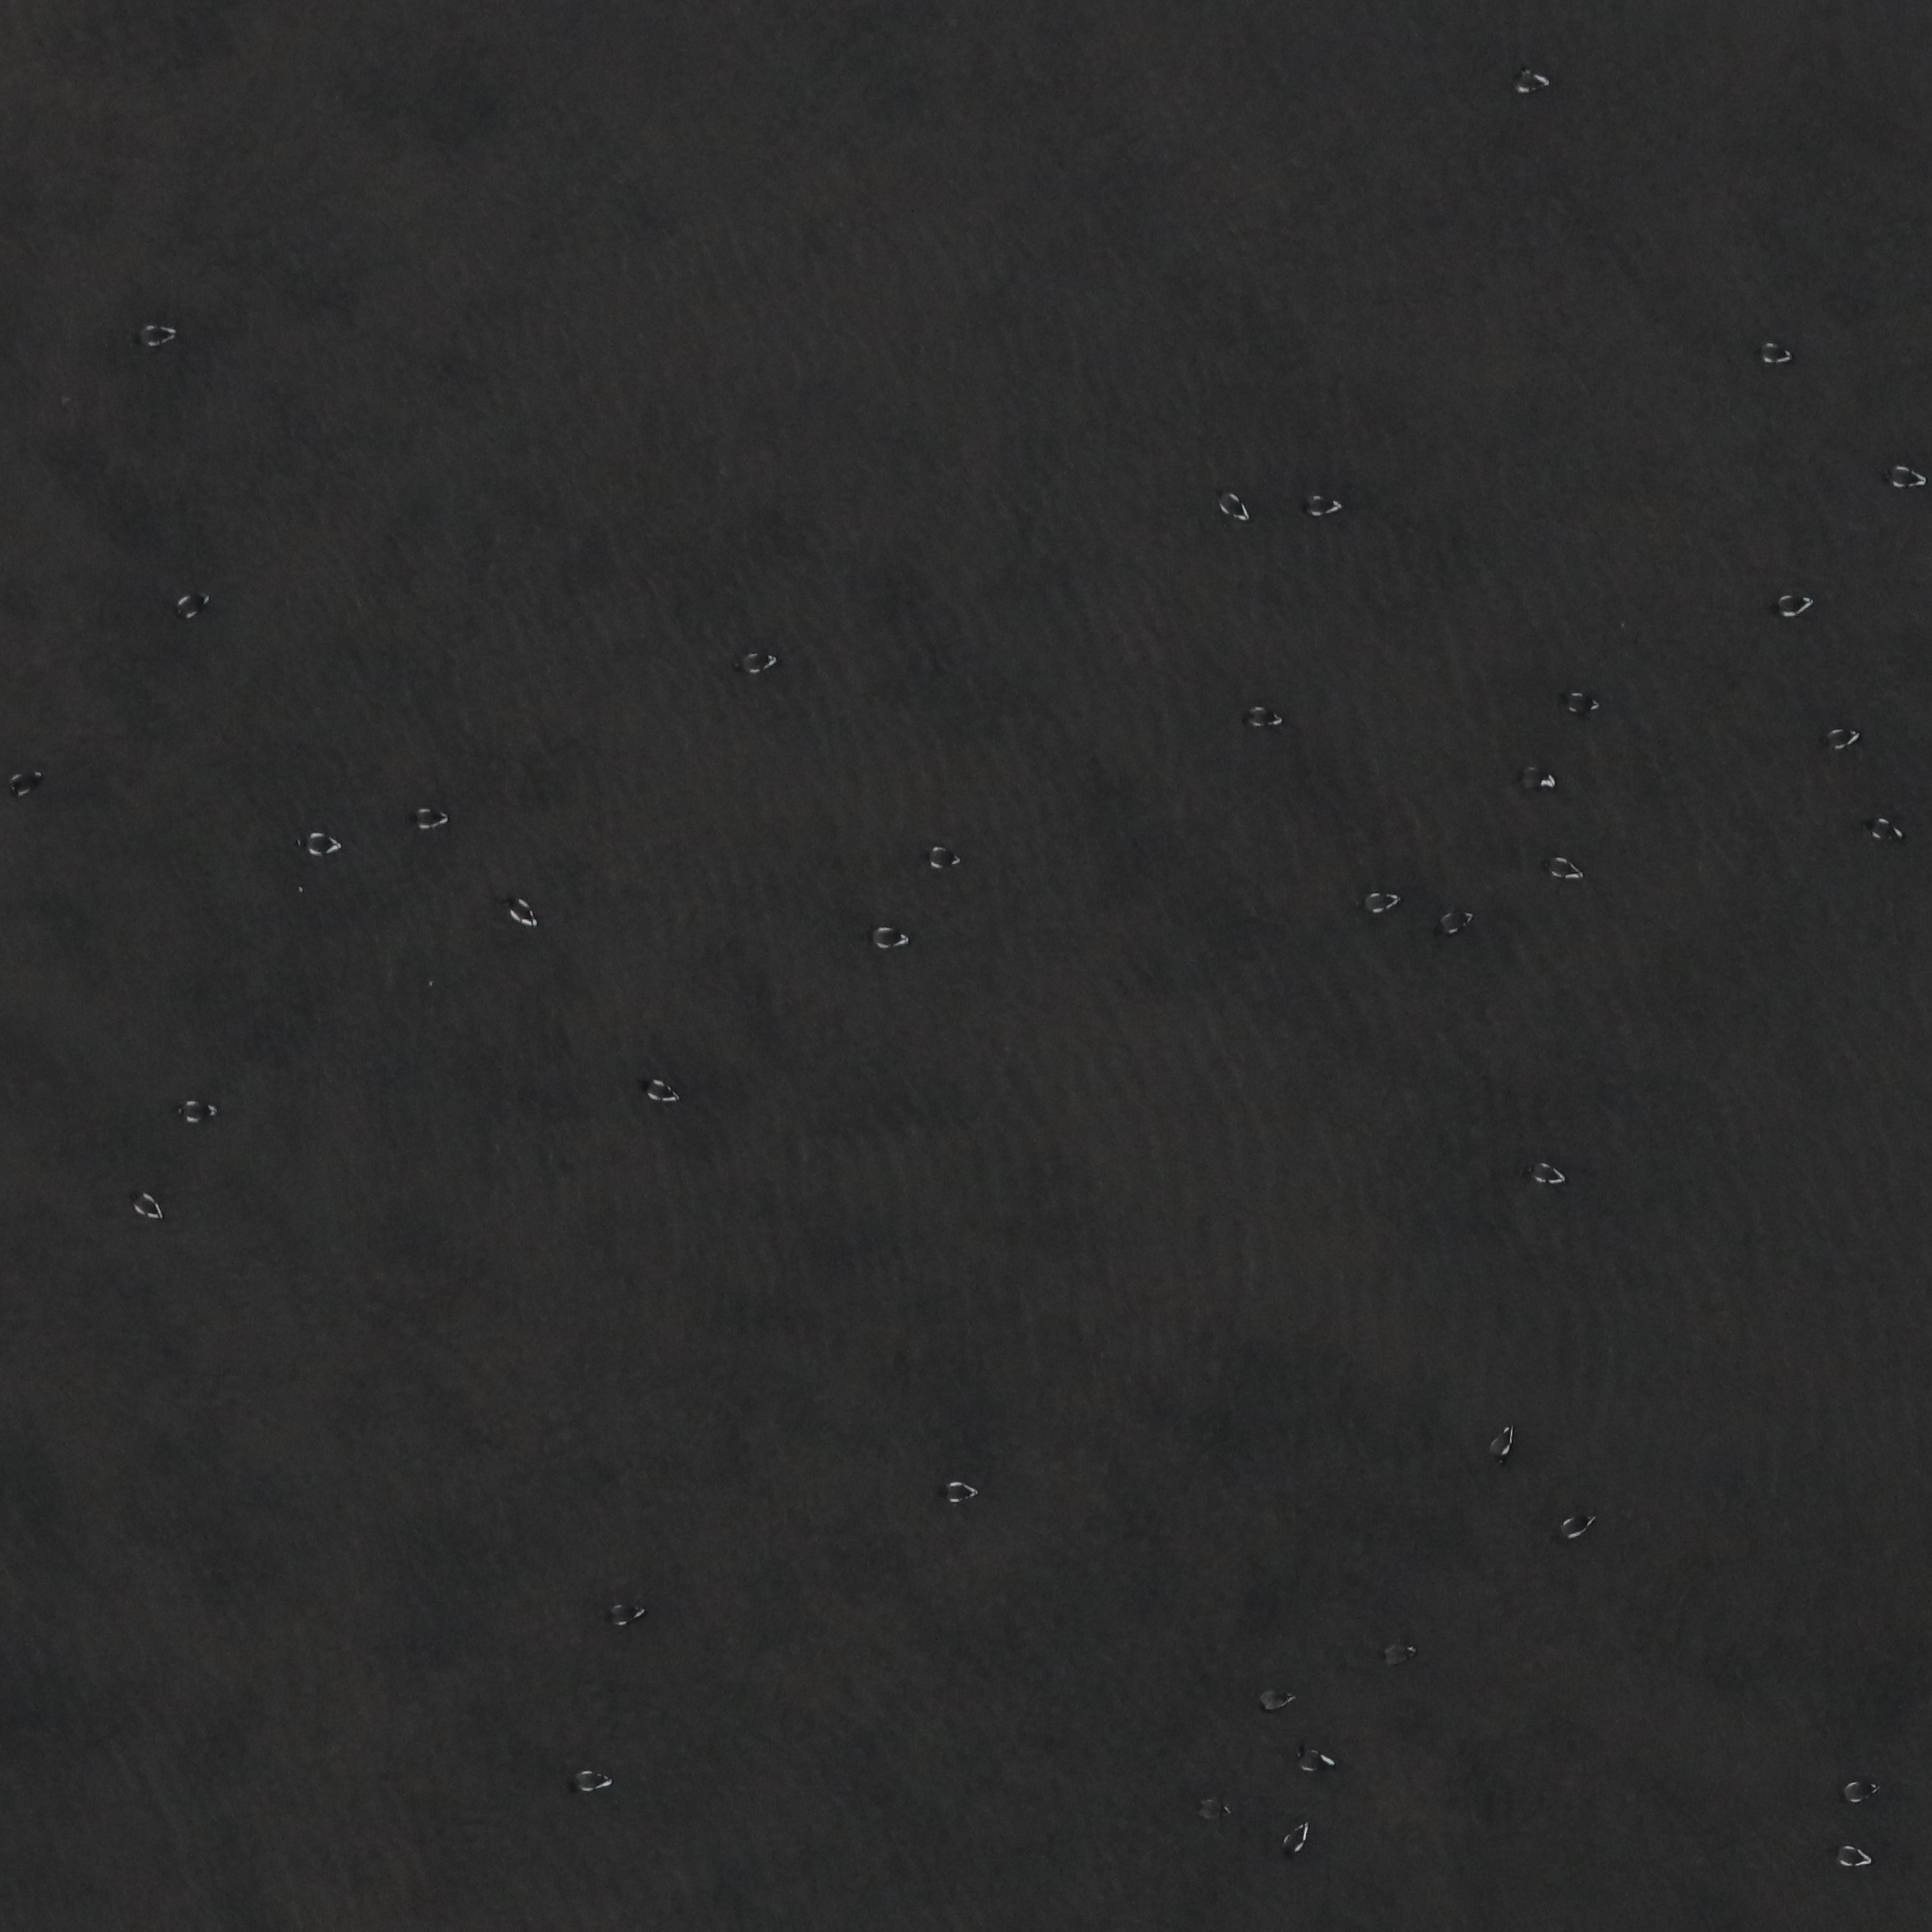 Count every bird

39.